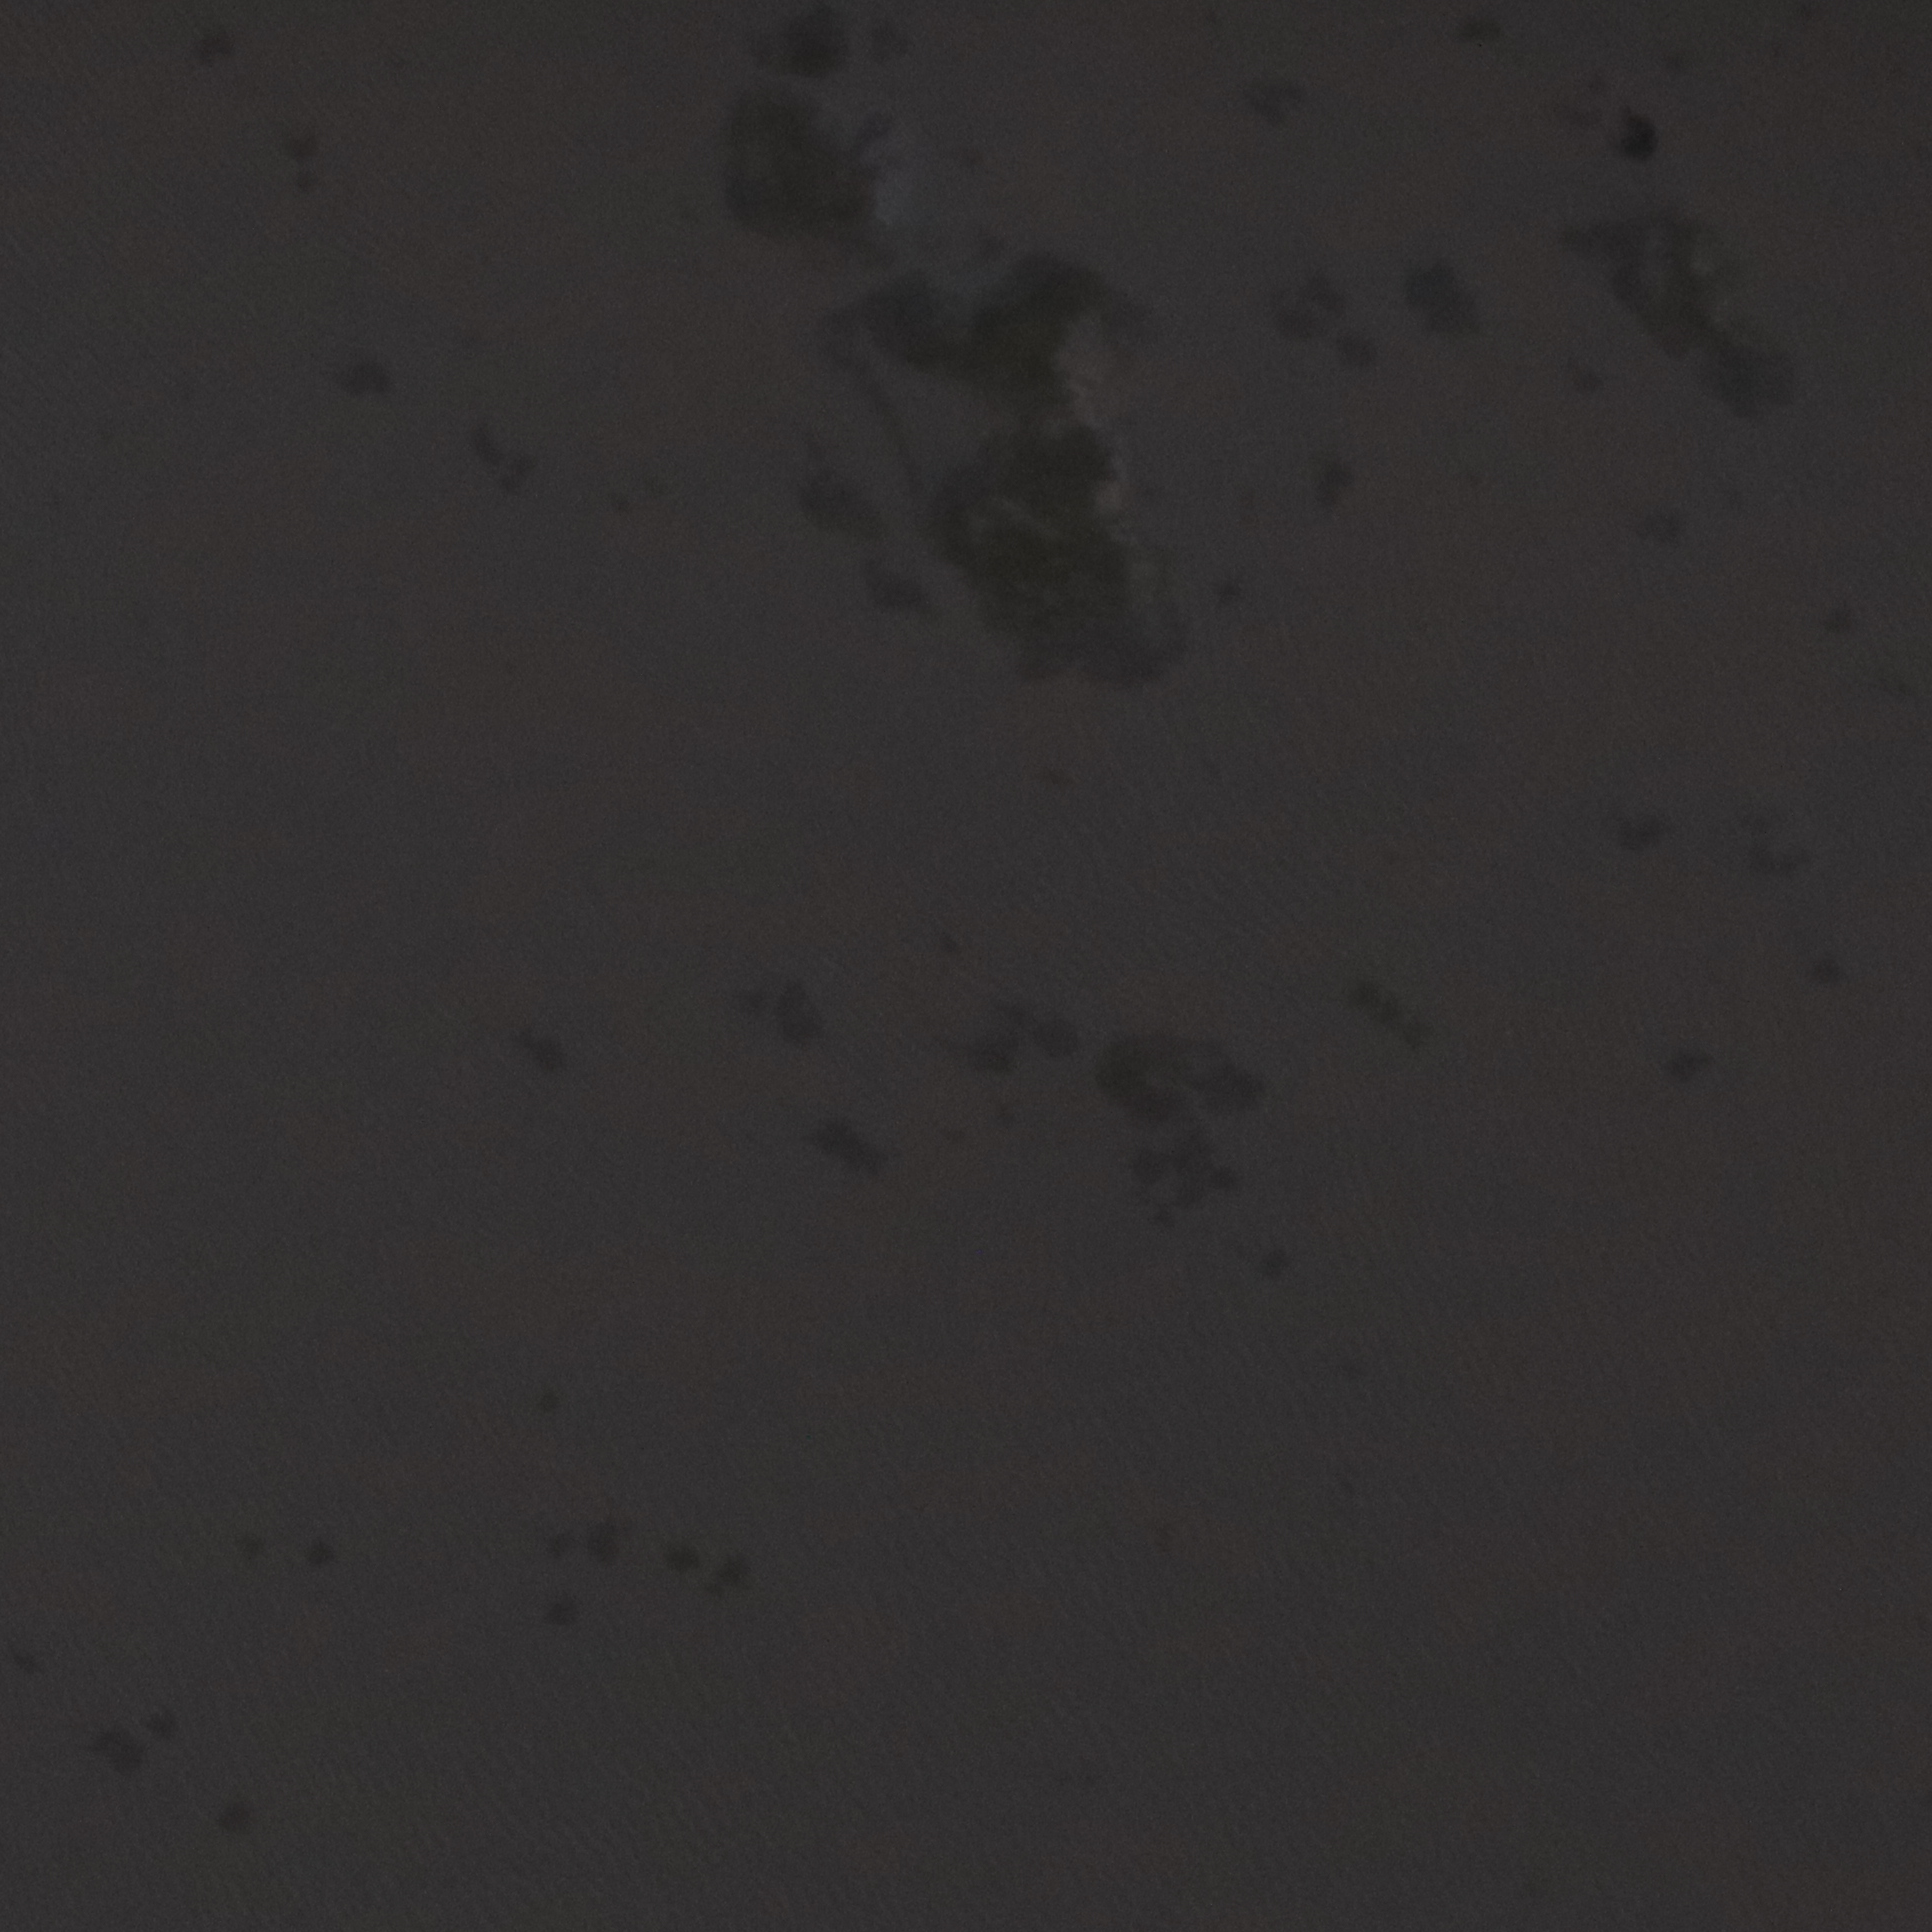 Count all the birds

0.